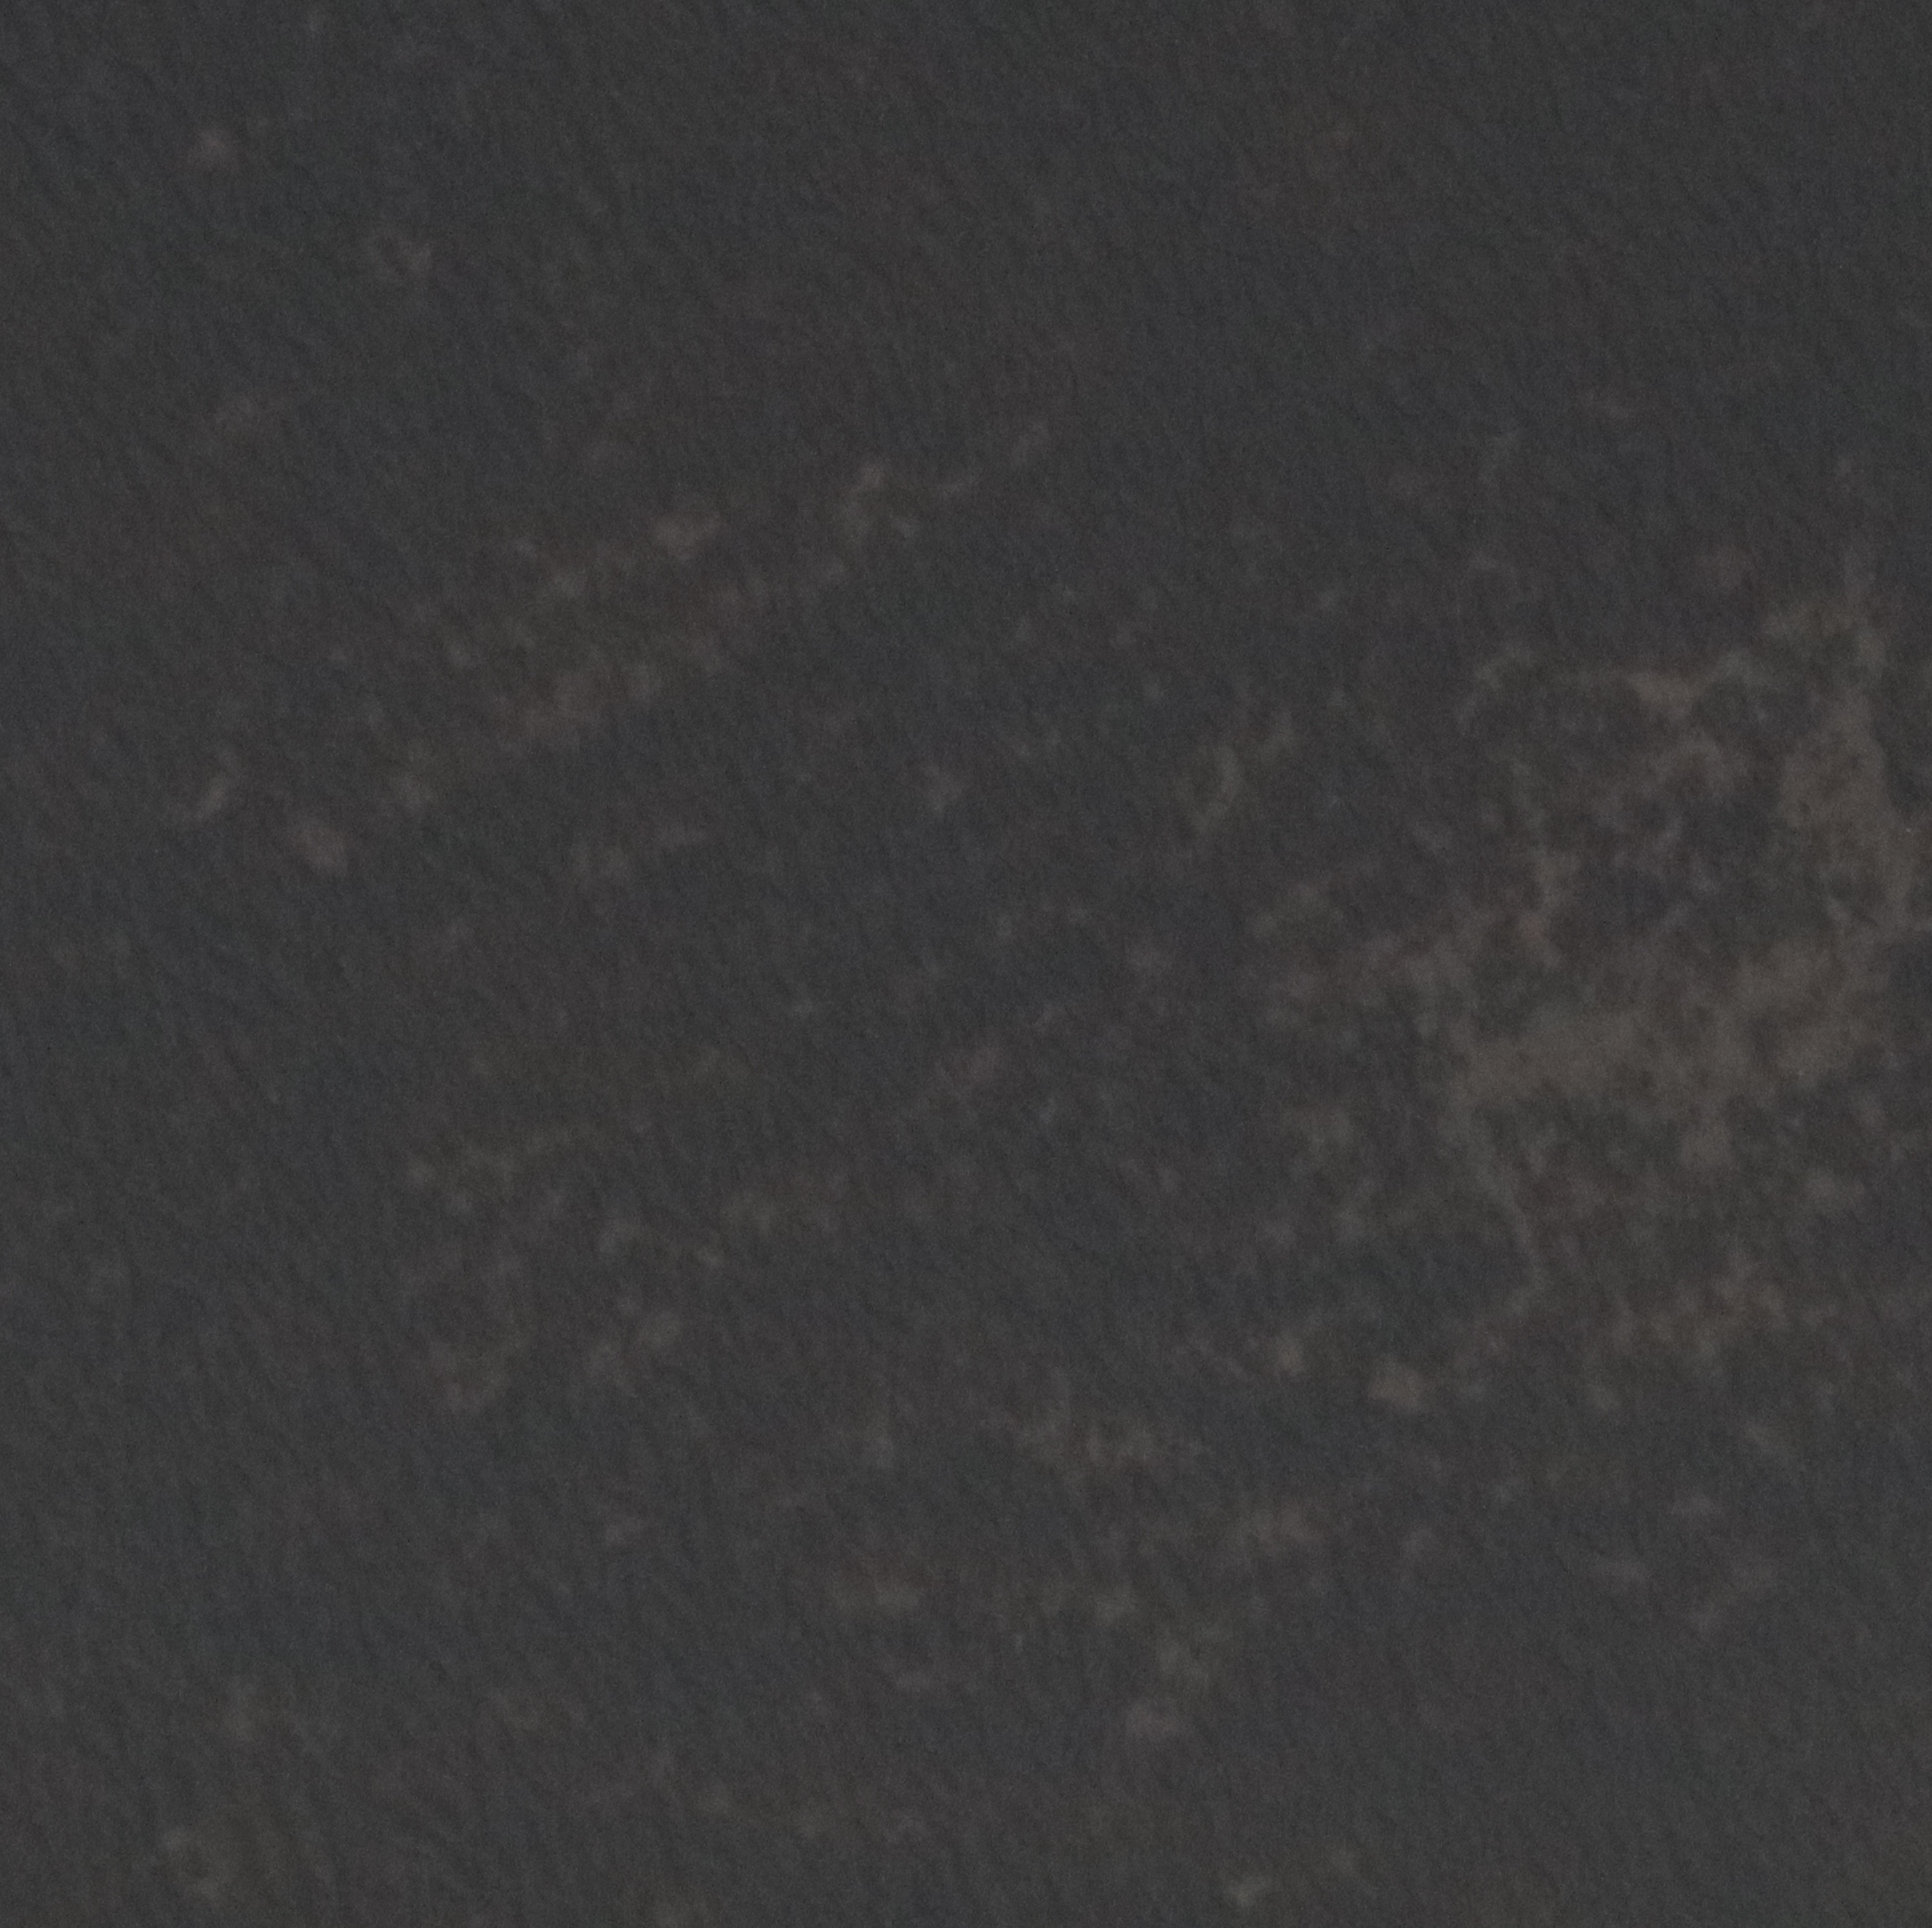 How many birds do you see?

0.